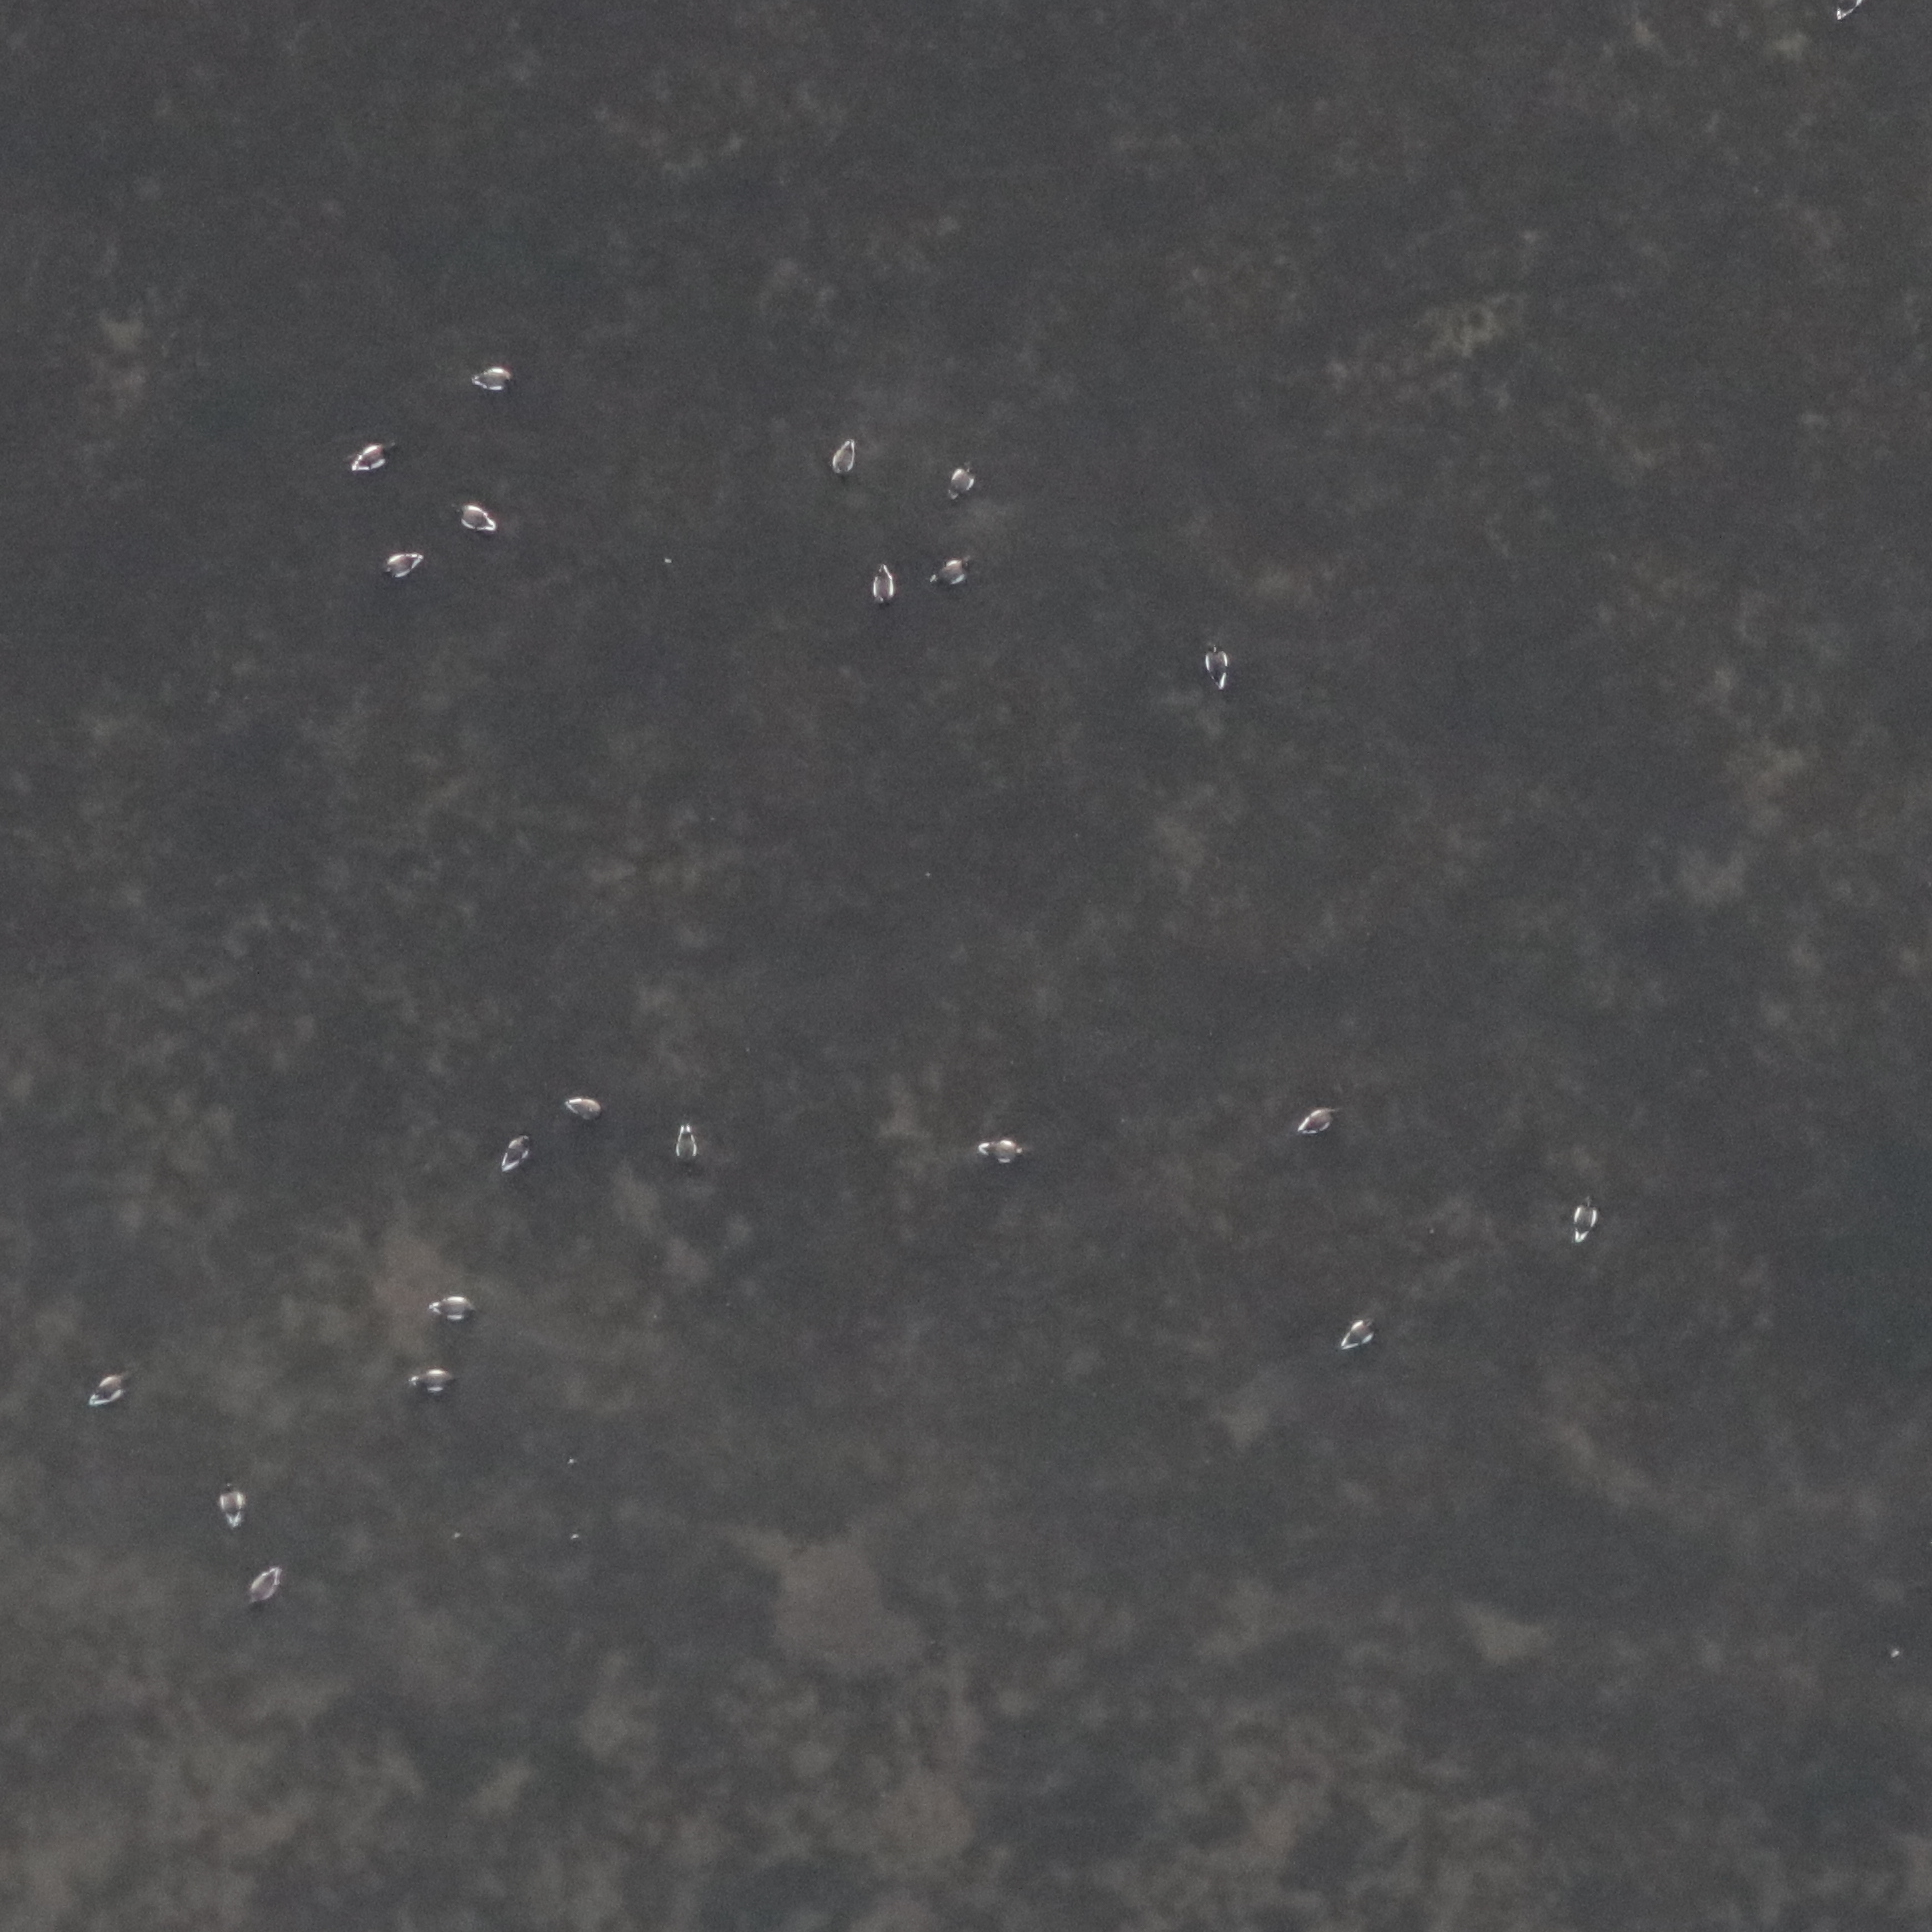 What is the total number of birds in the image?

21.